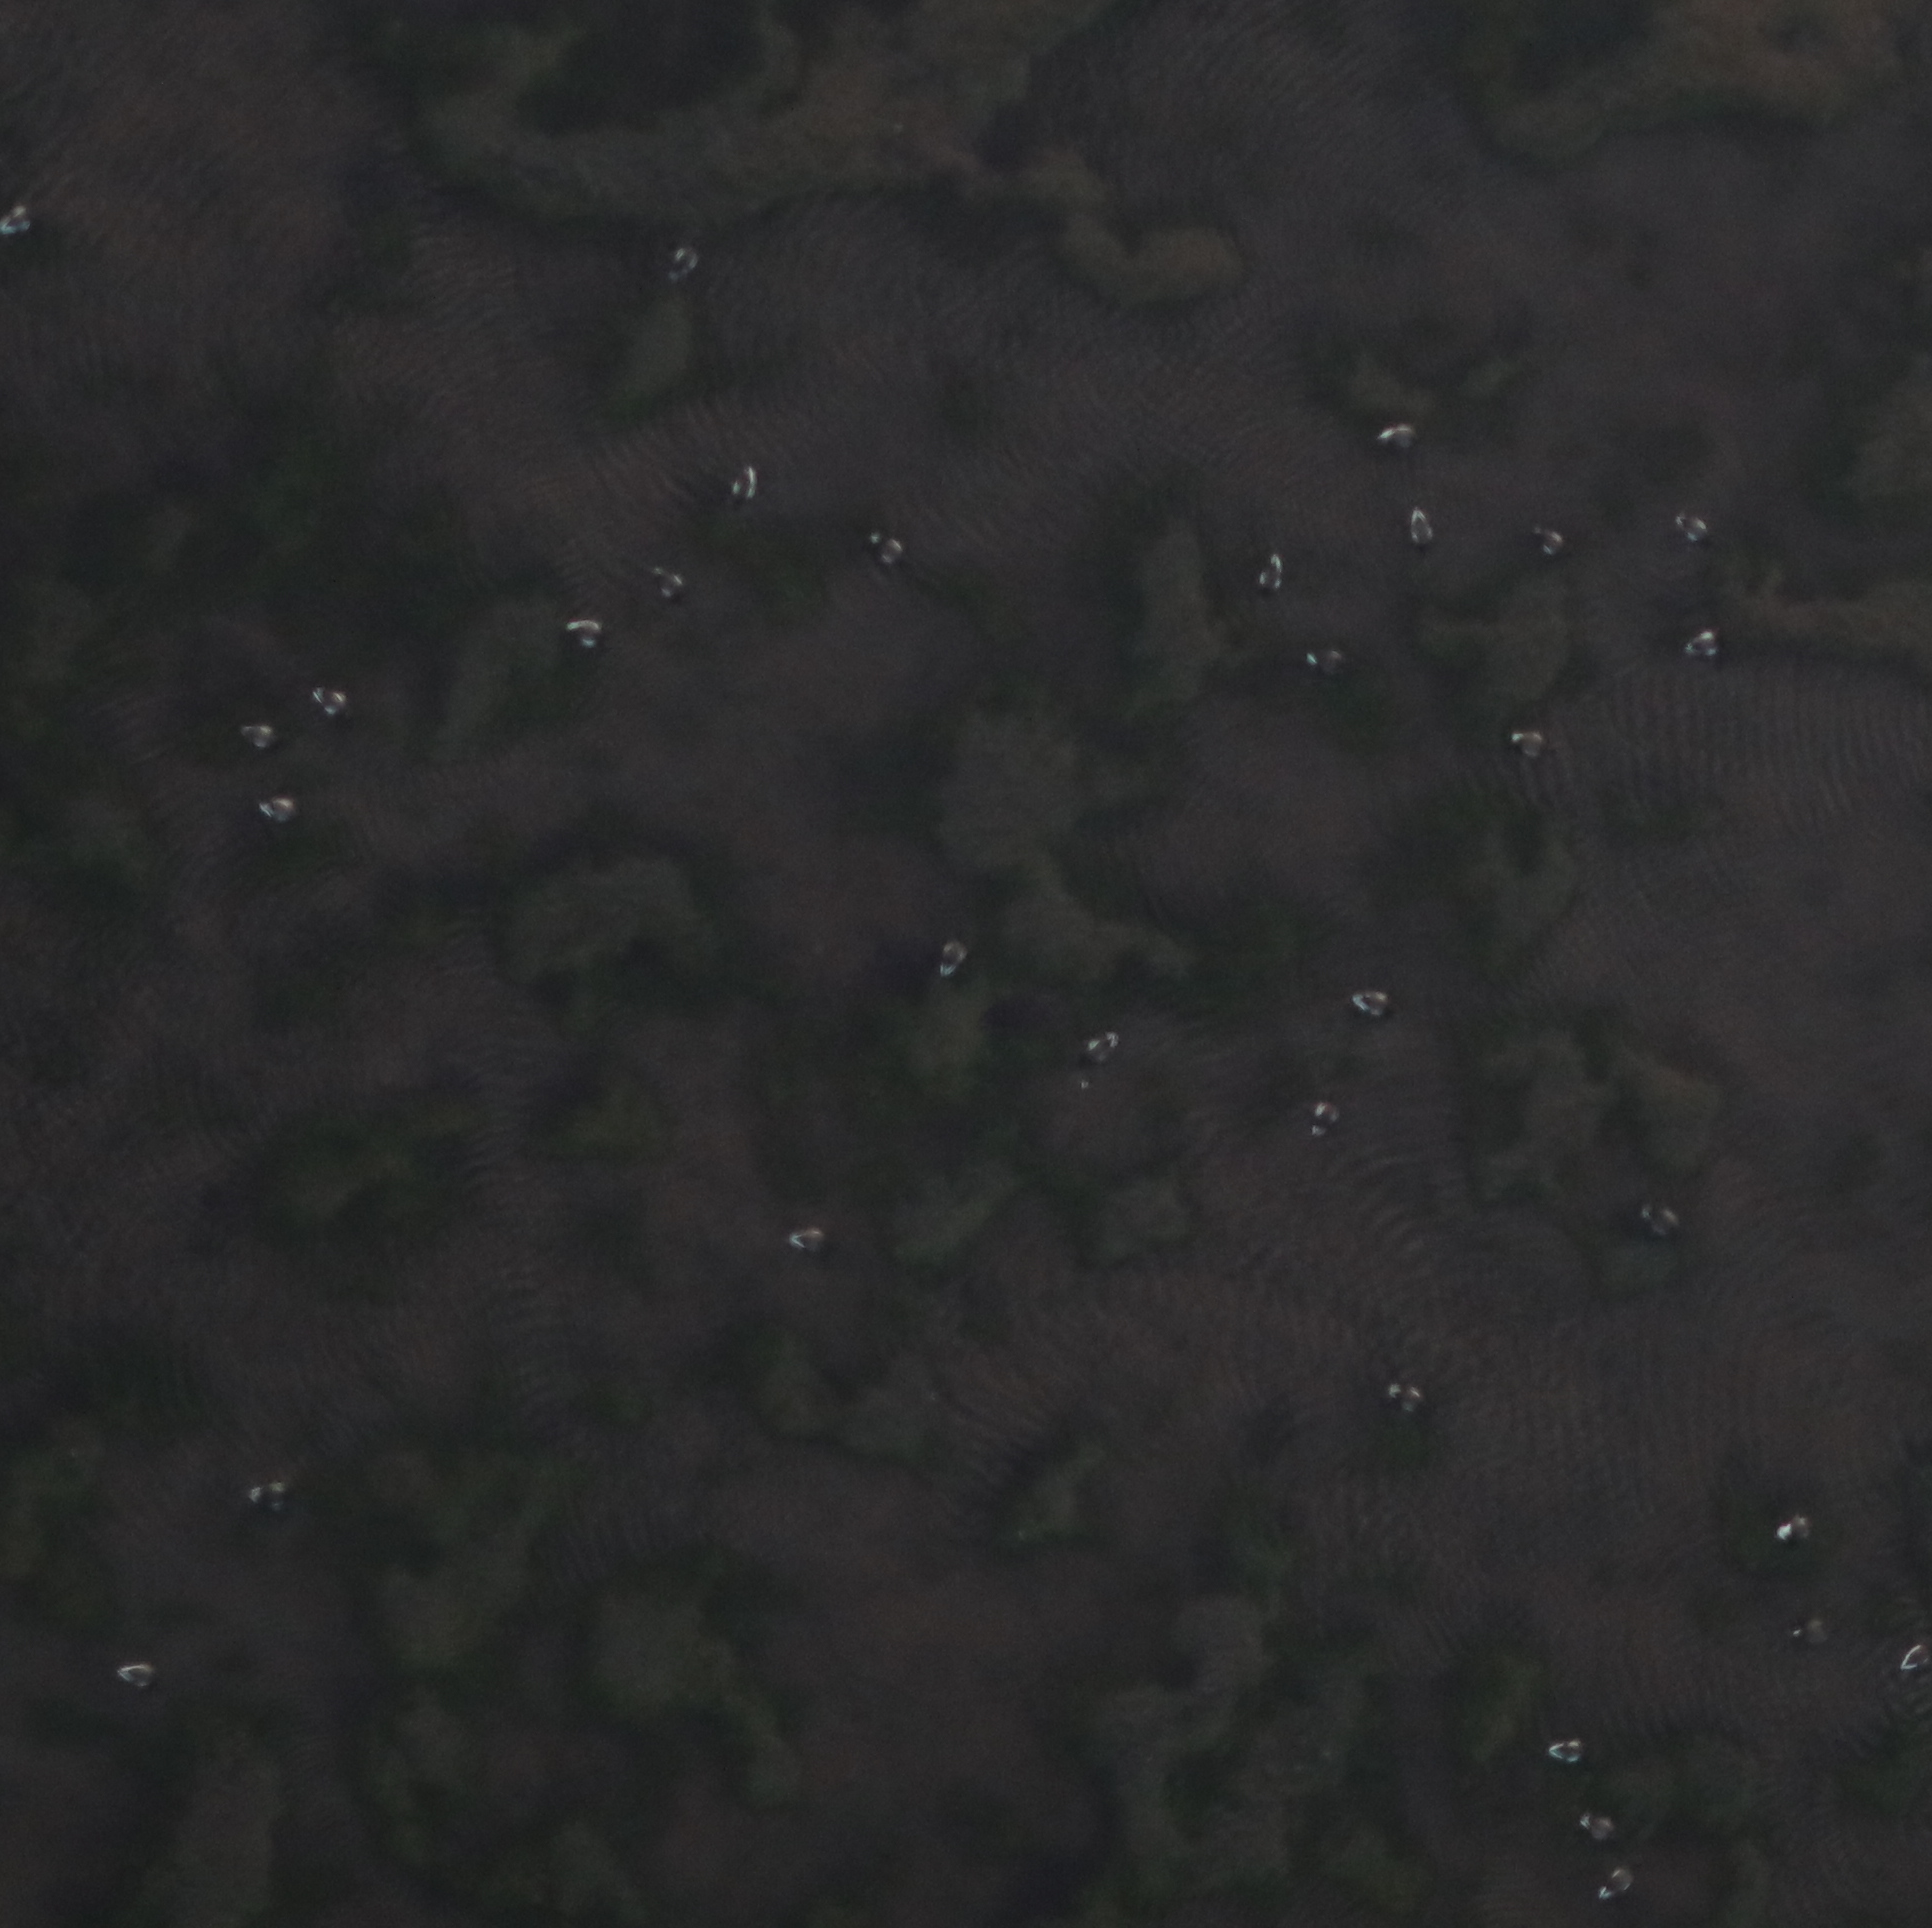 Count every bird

32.